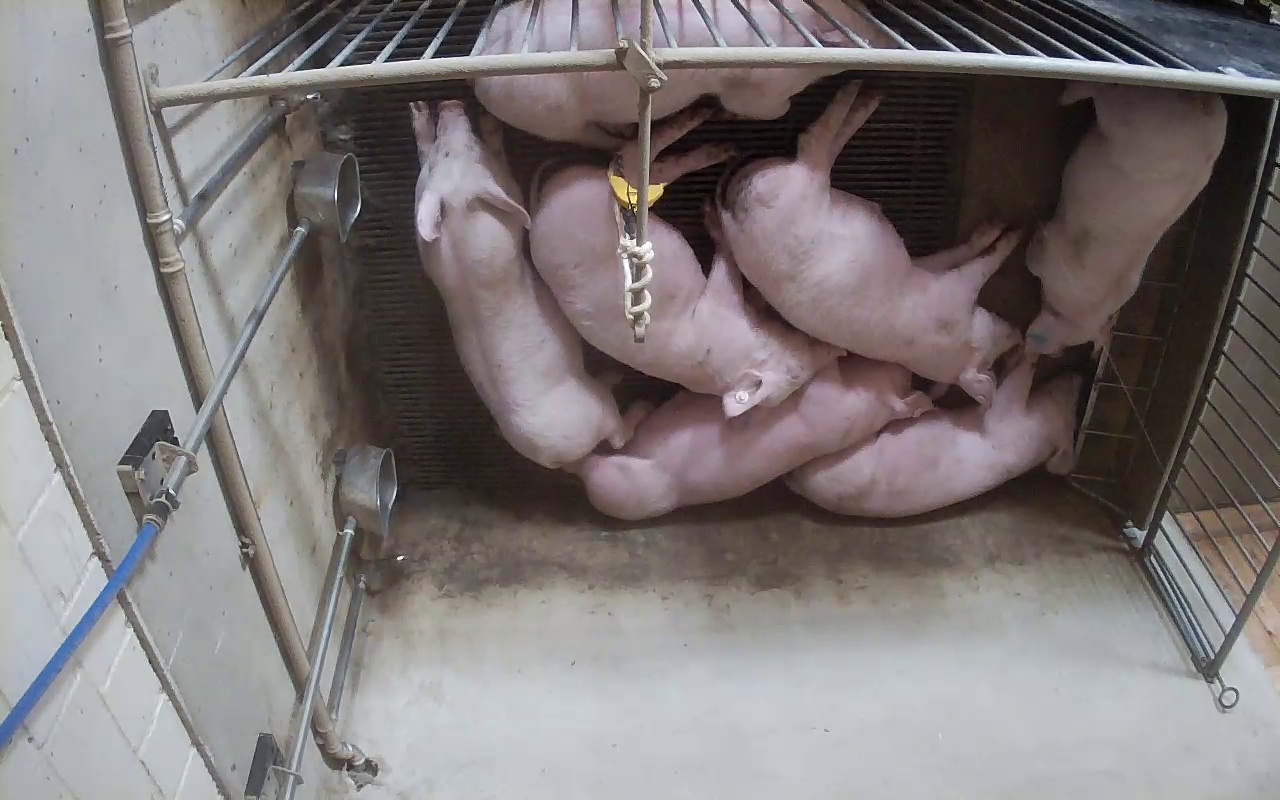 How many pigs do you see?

7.